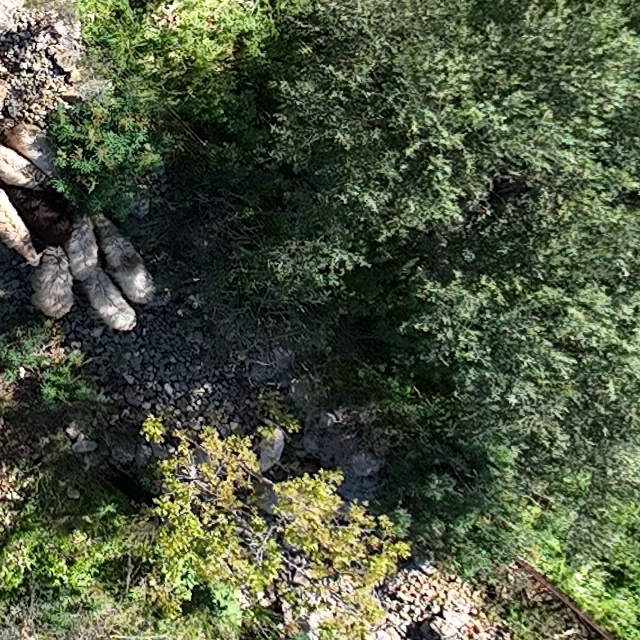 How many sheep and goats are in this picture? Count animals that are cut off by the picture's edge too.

9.